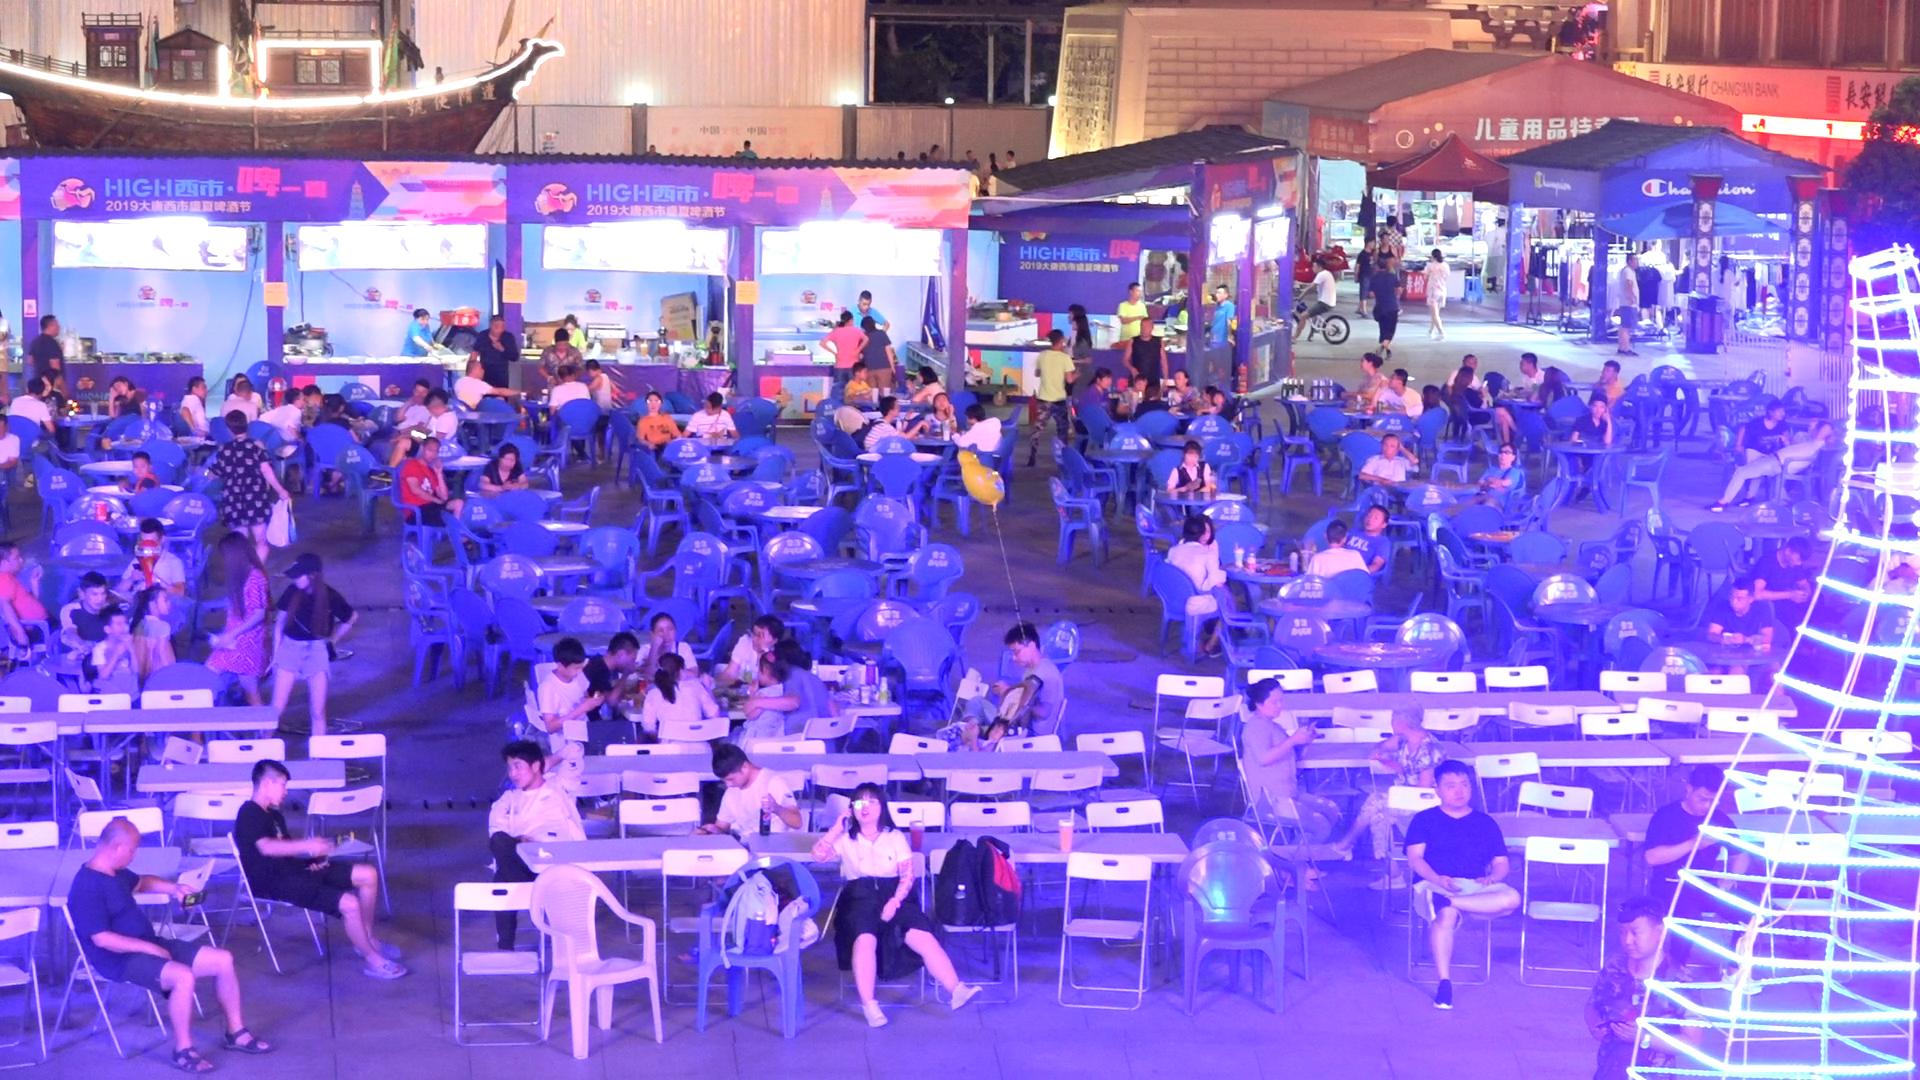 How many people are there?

106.